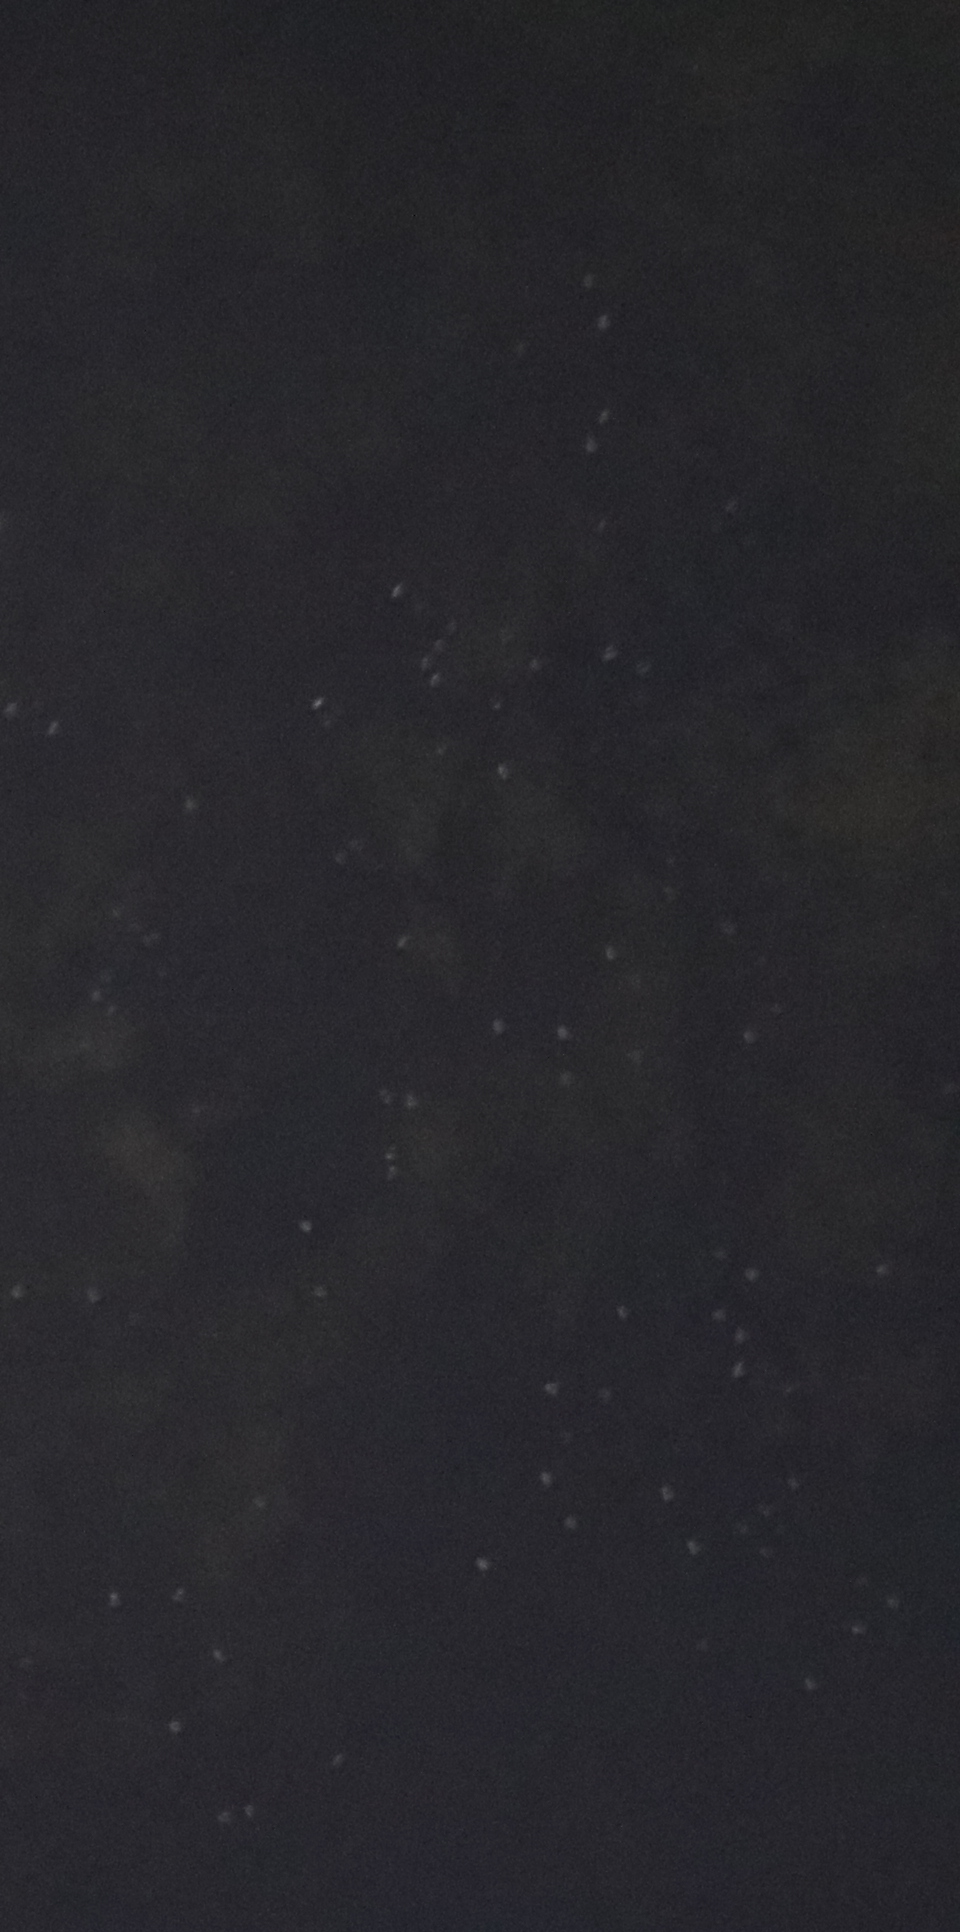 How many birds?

75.